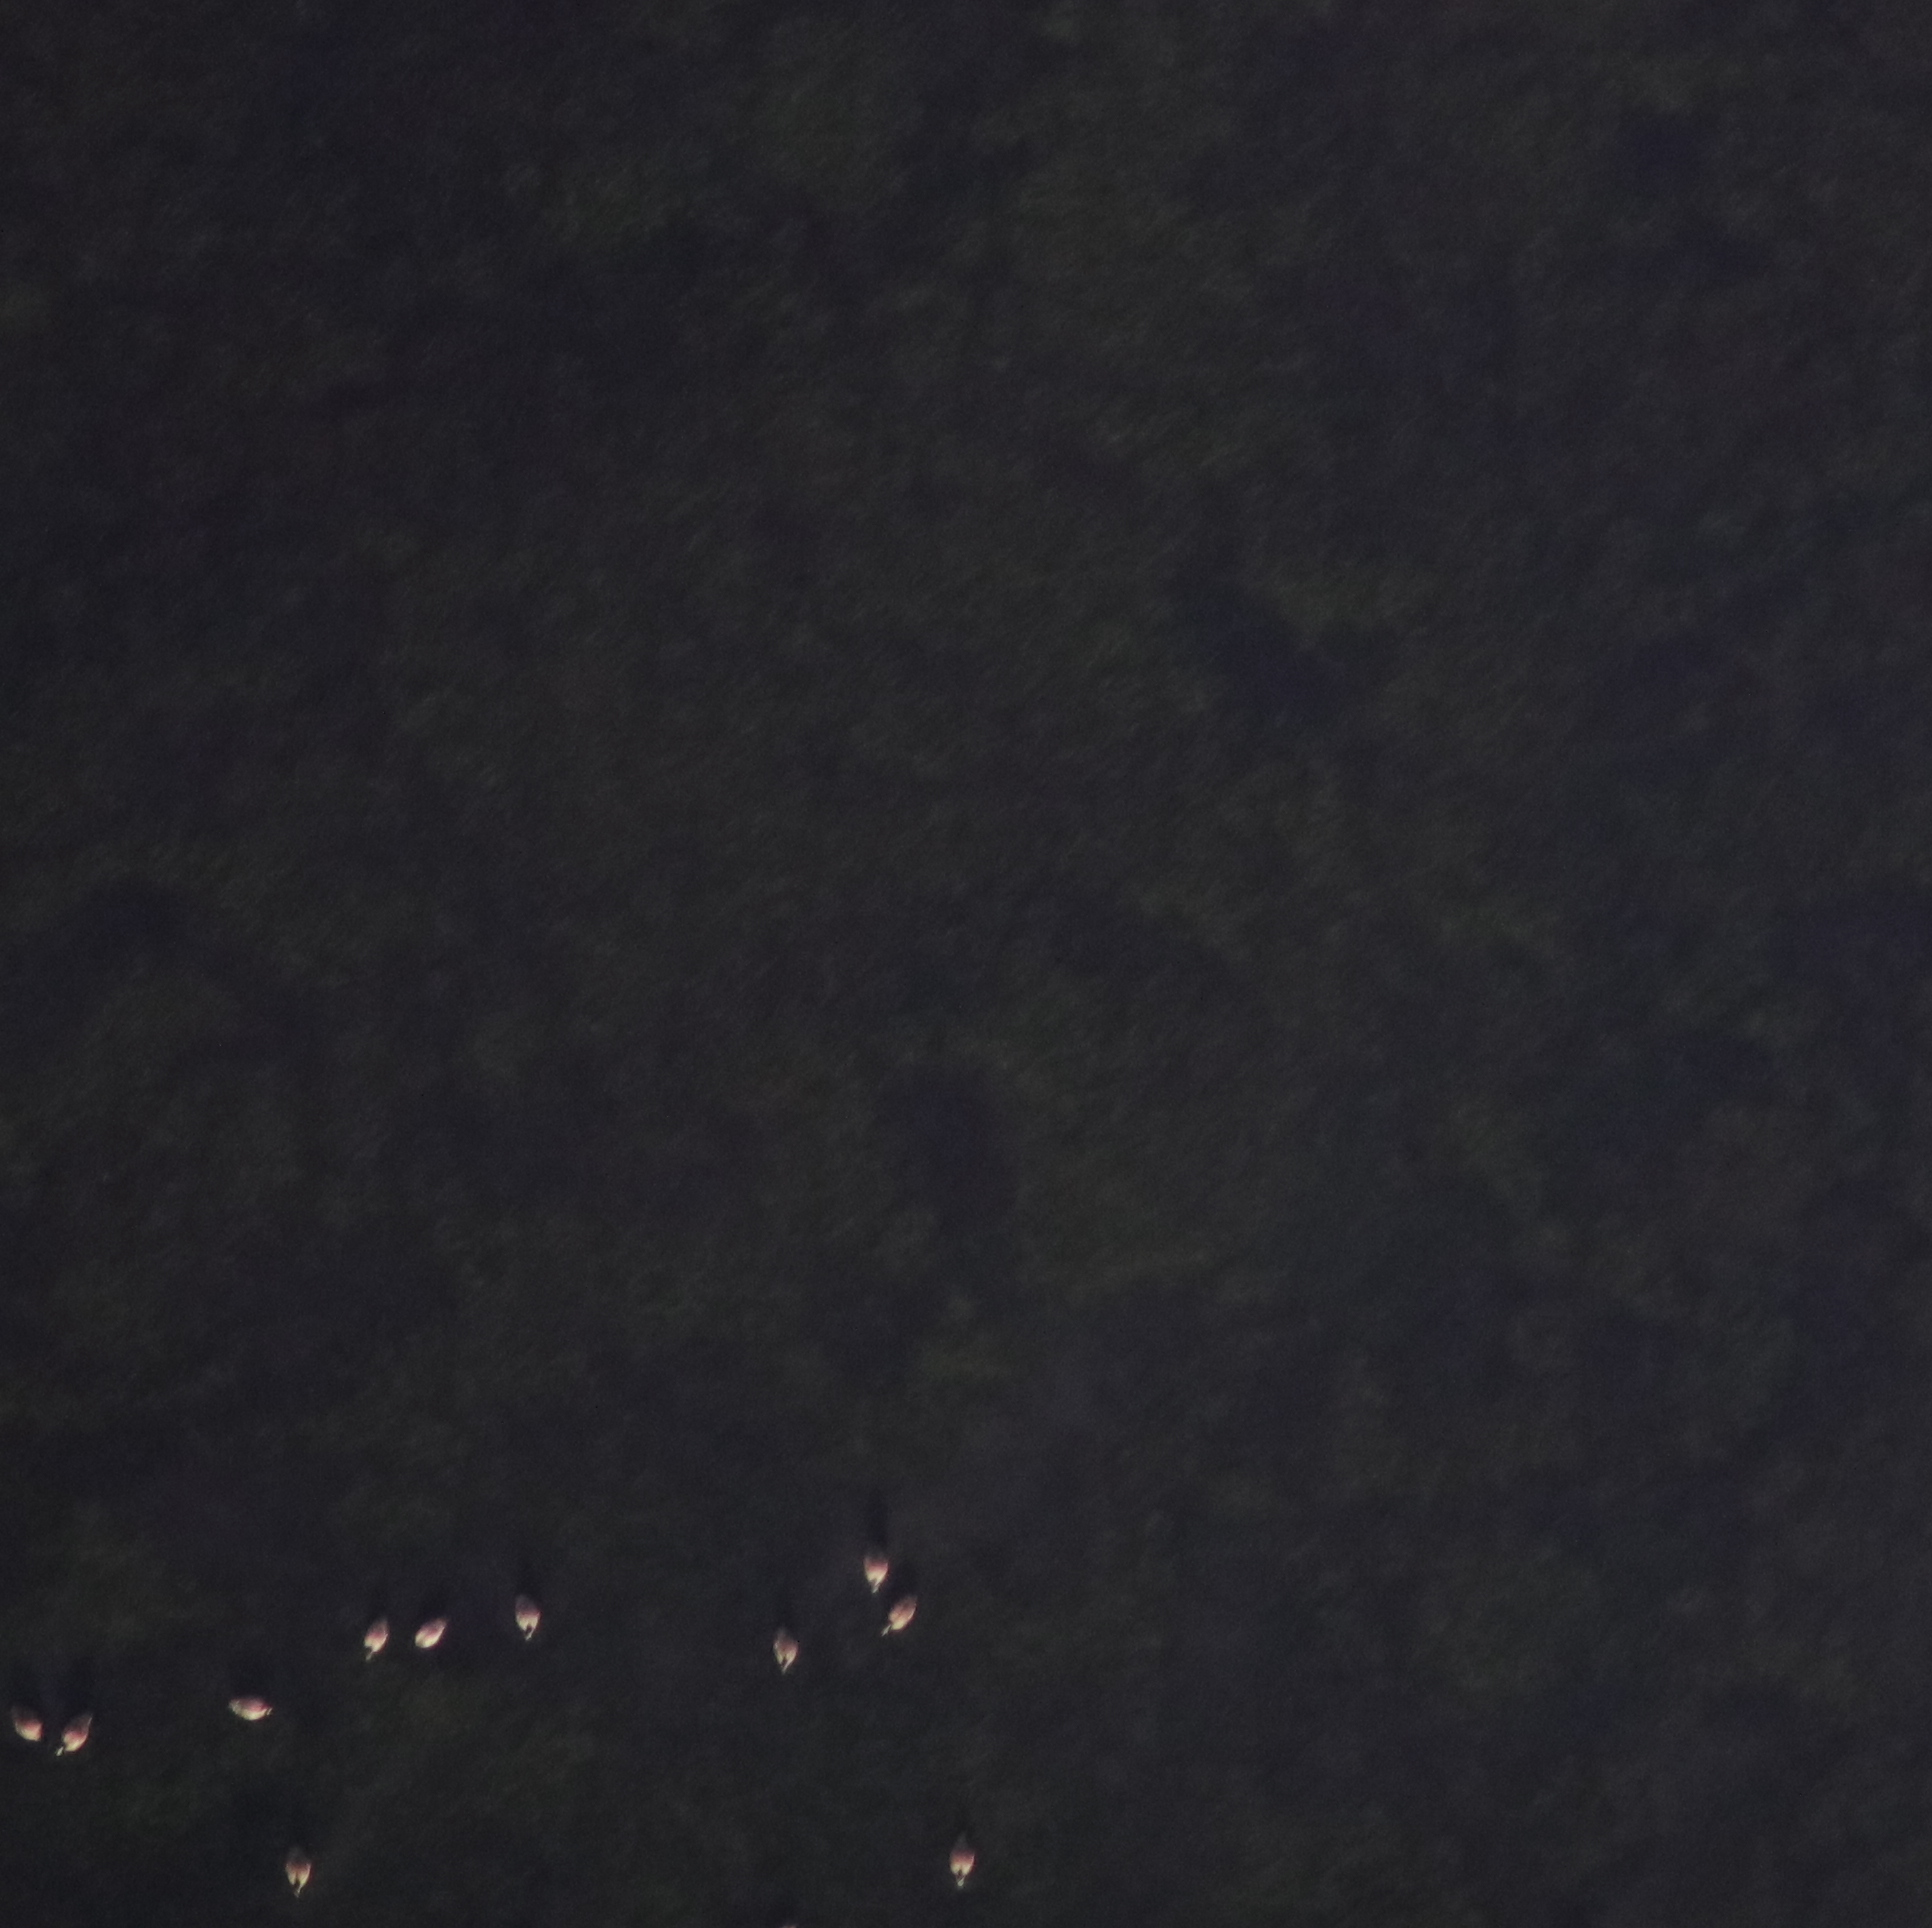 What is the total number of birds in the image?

11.